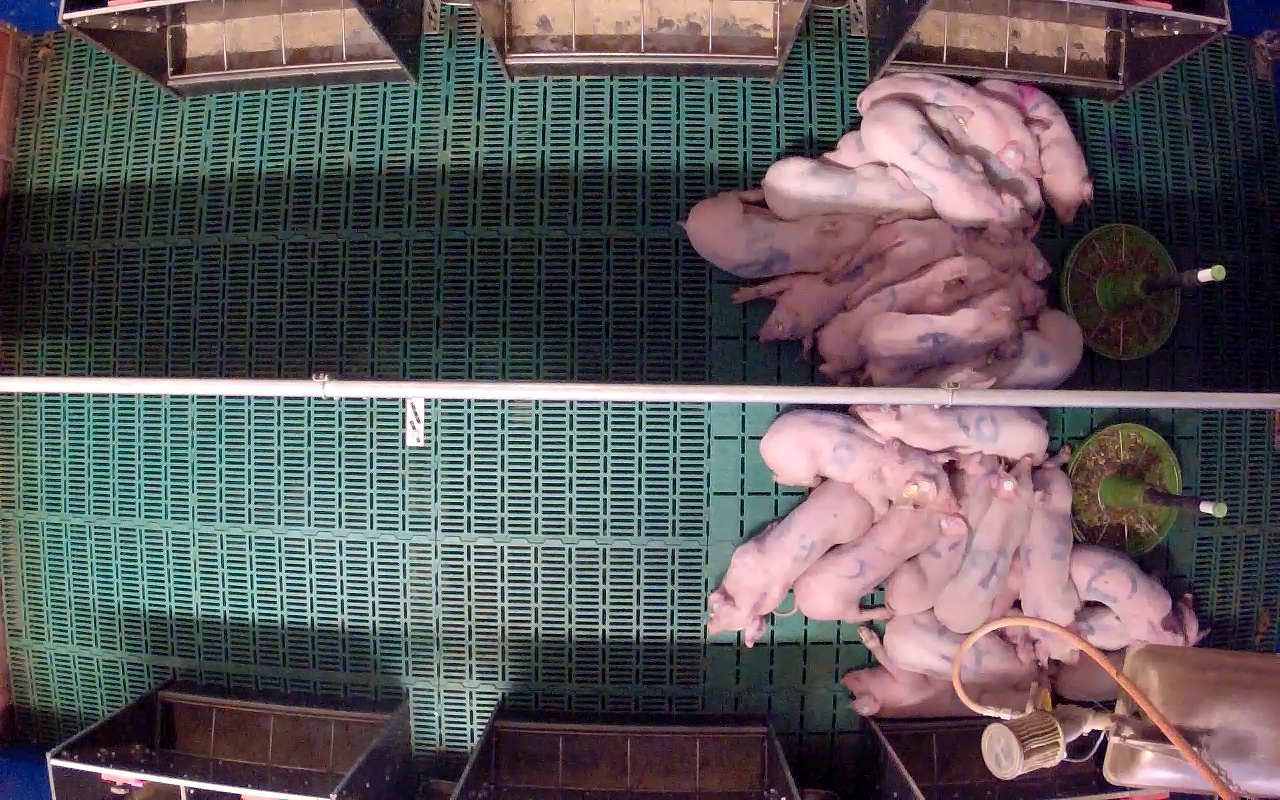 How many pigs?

25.